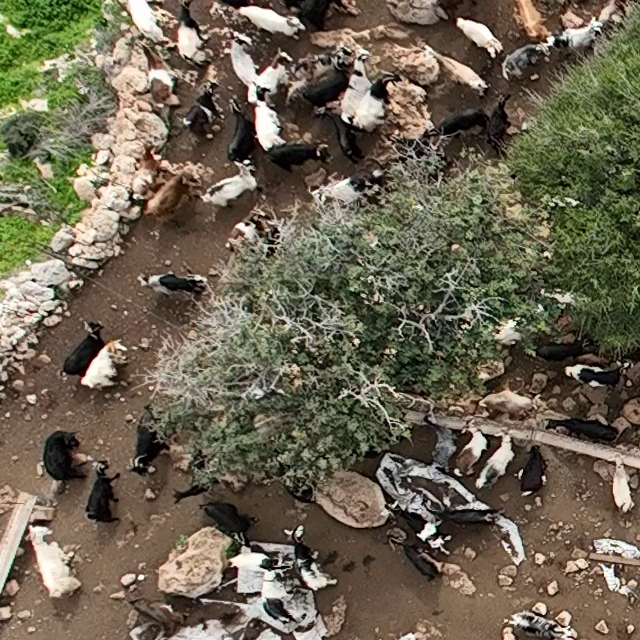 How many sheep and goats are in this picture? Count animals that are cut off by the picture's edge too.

58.